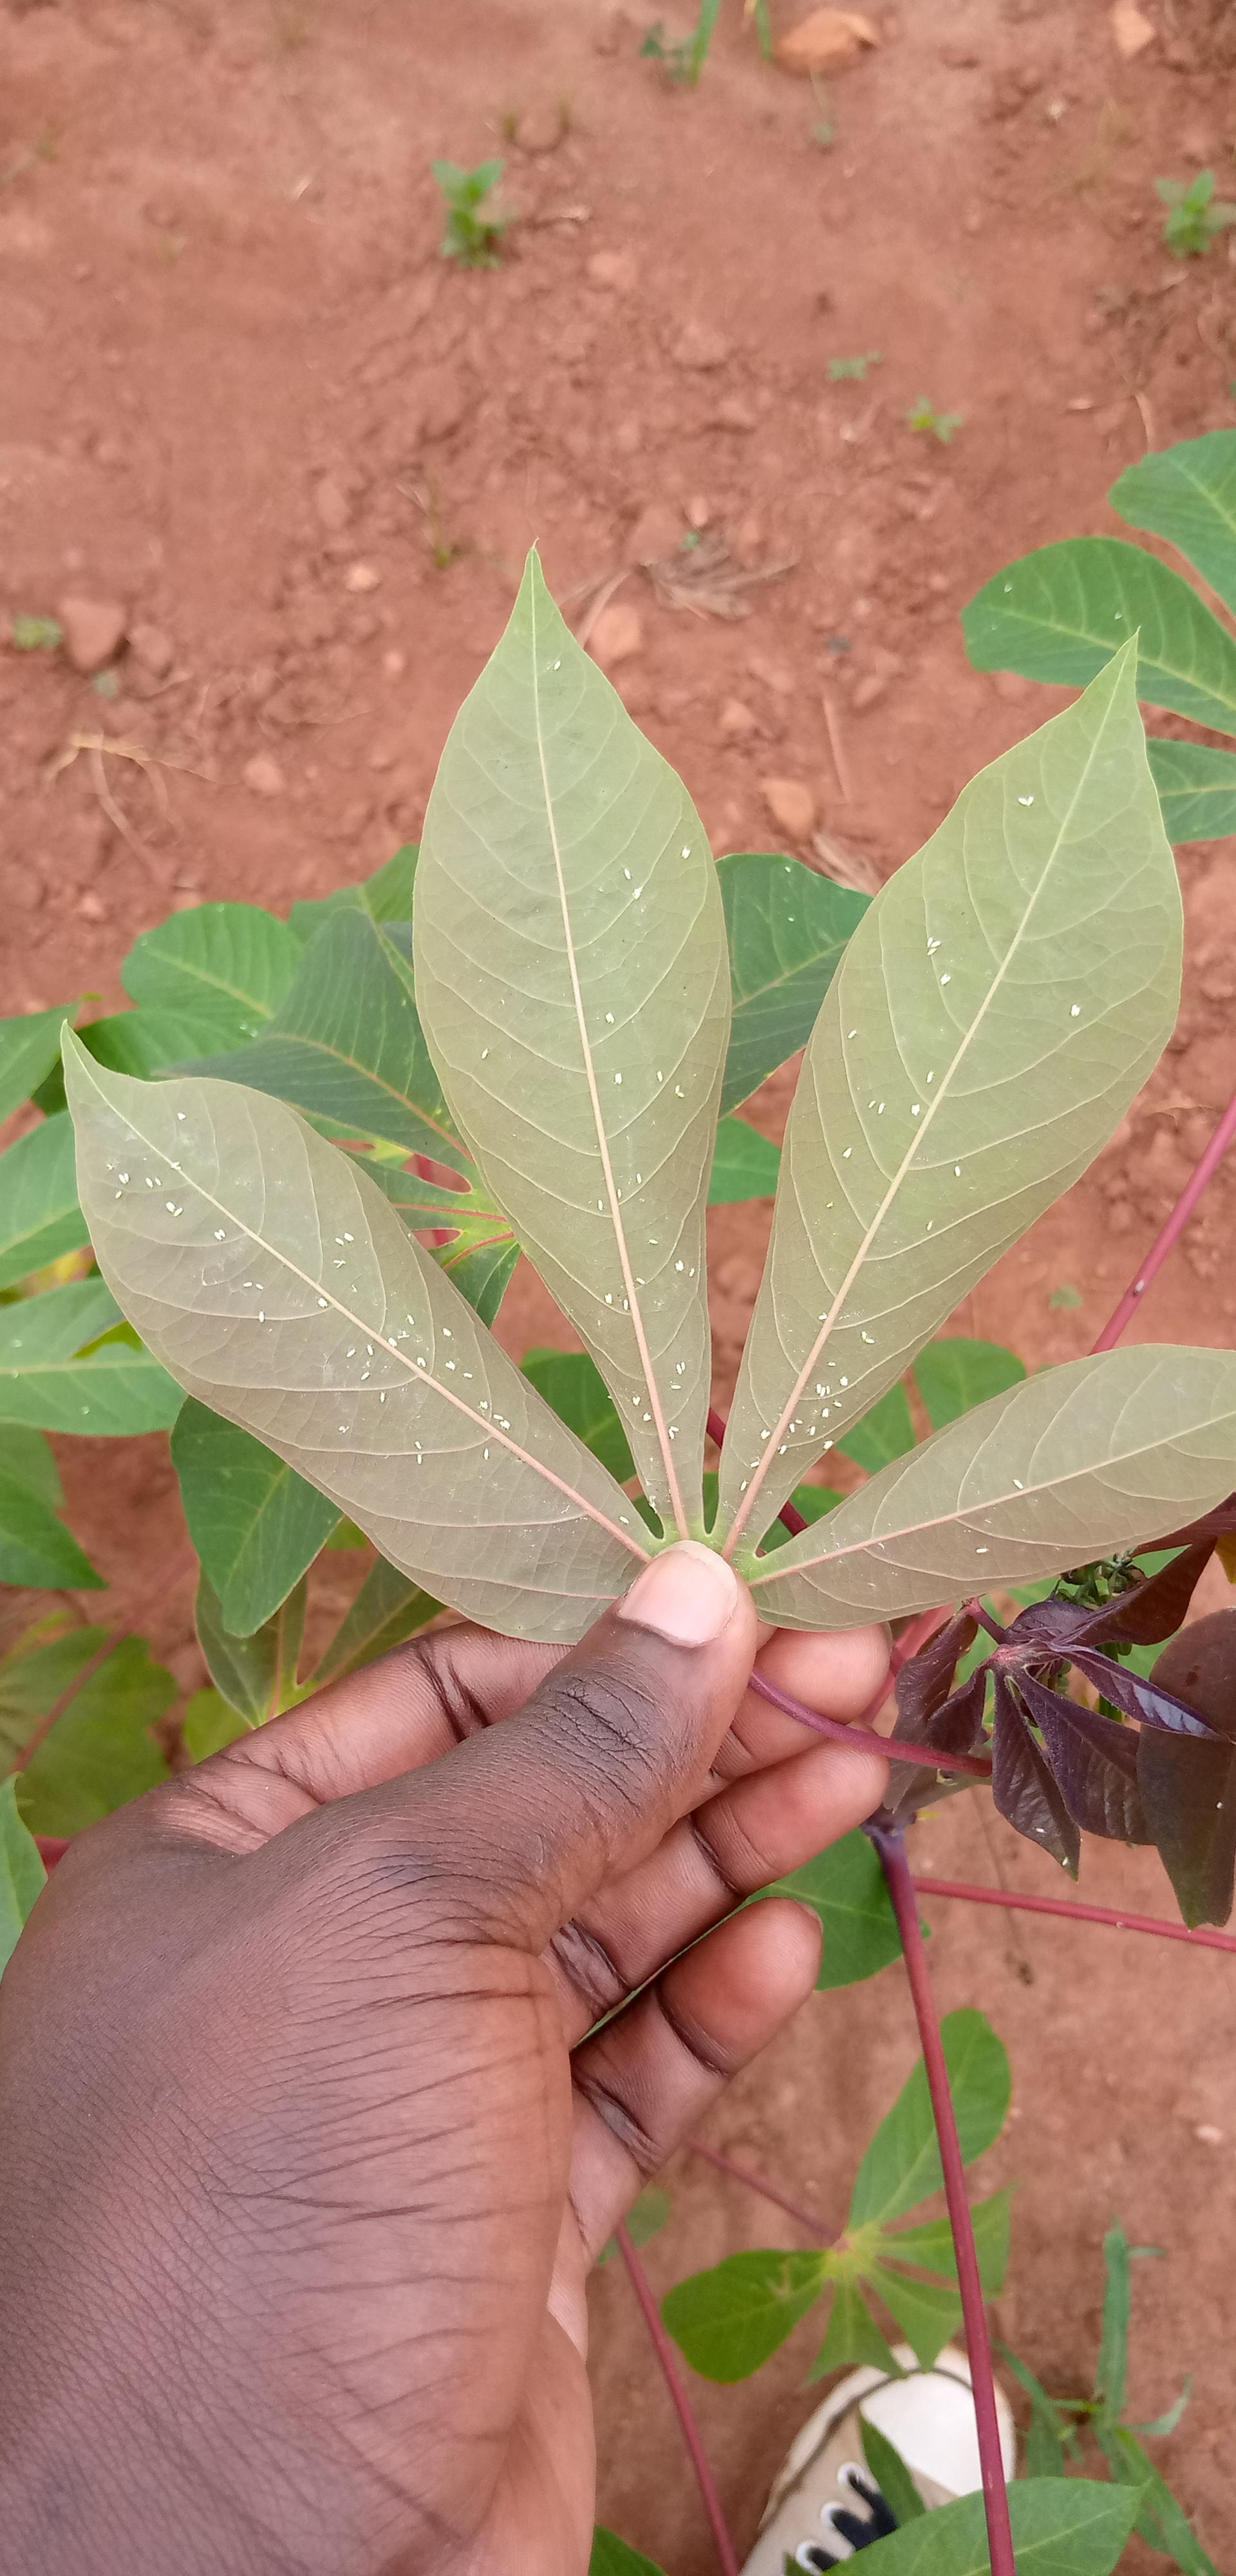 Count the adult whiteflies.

117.